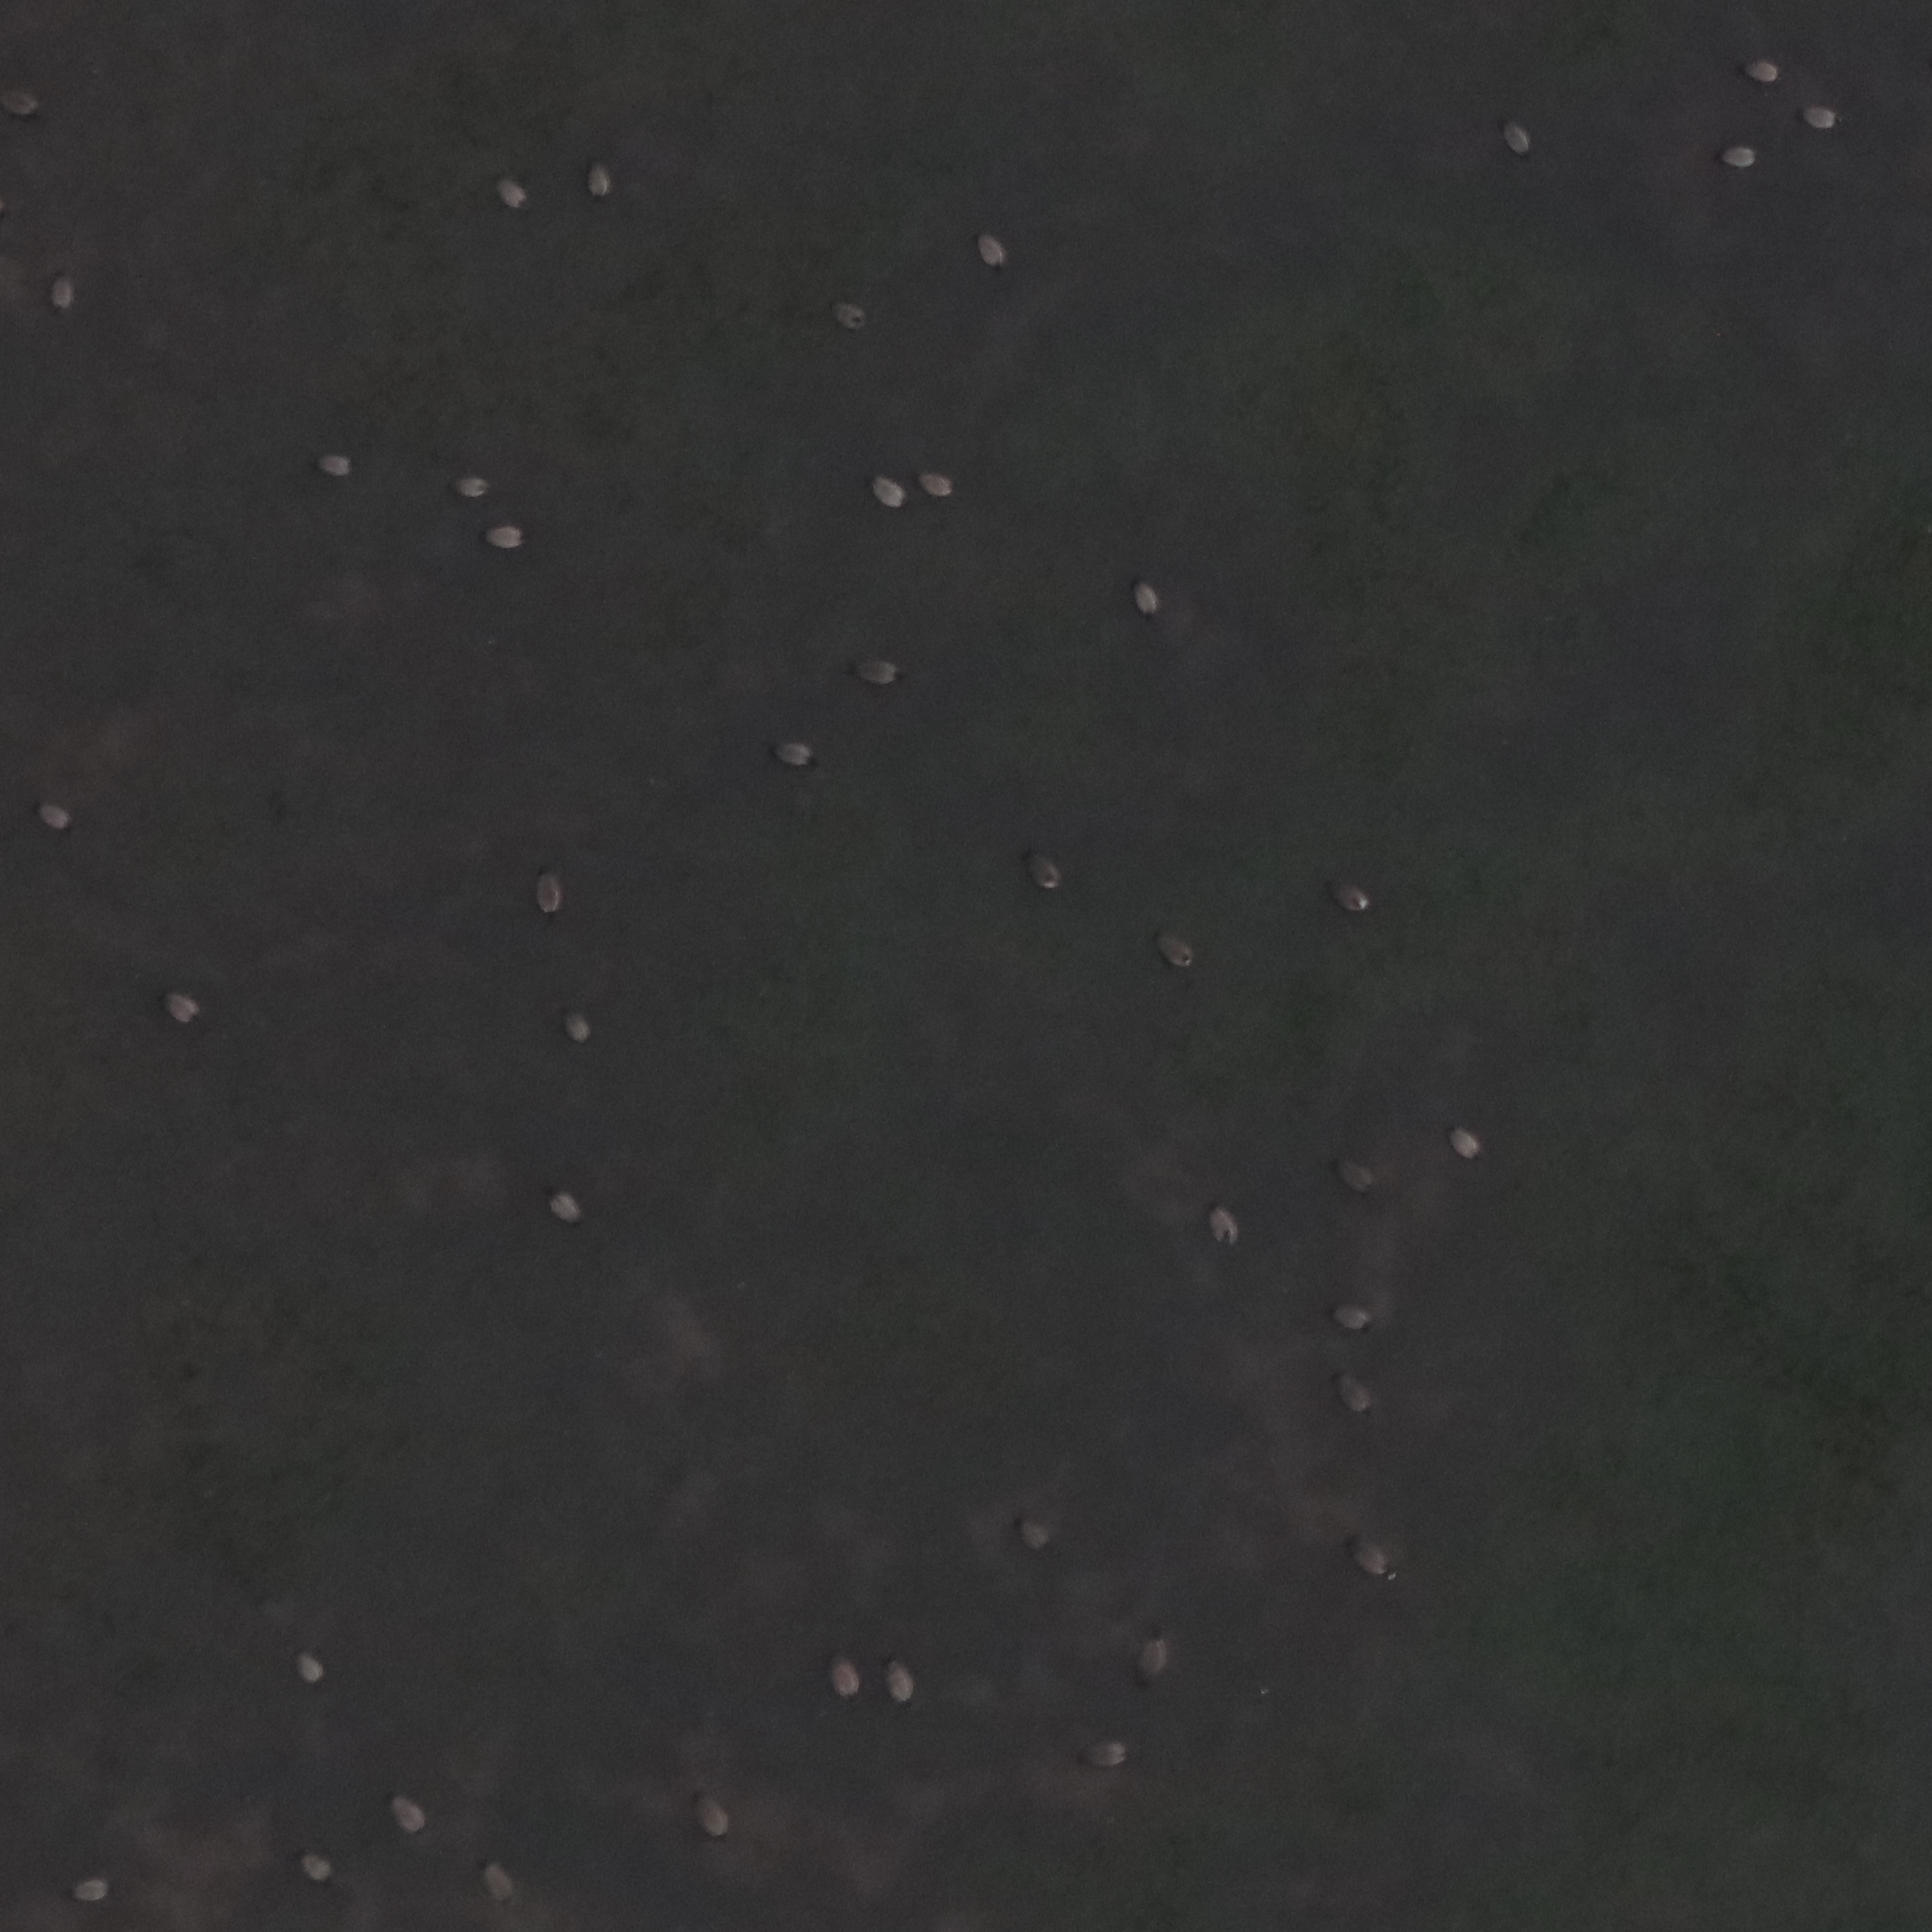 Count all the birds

43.